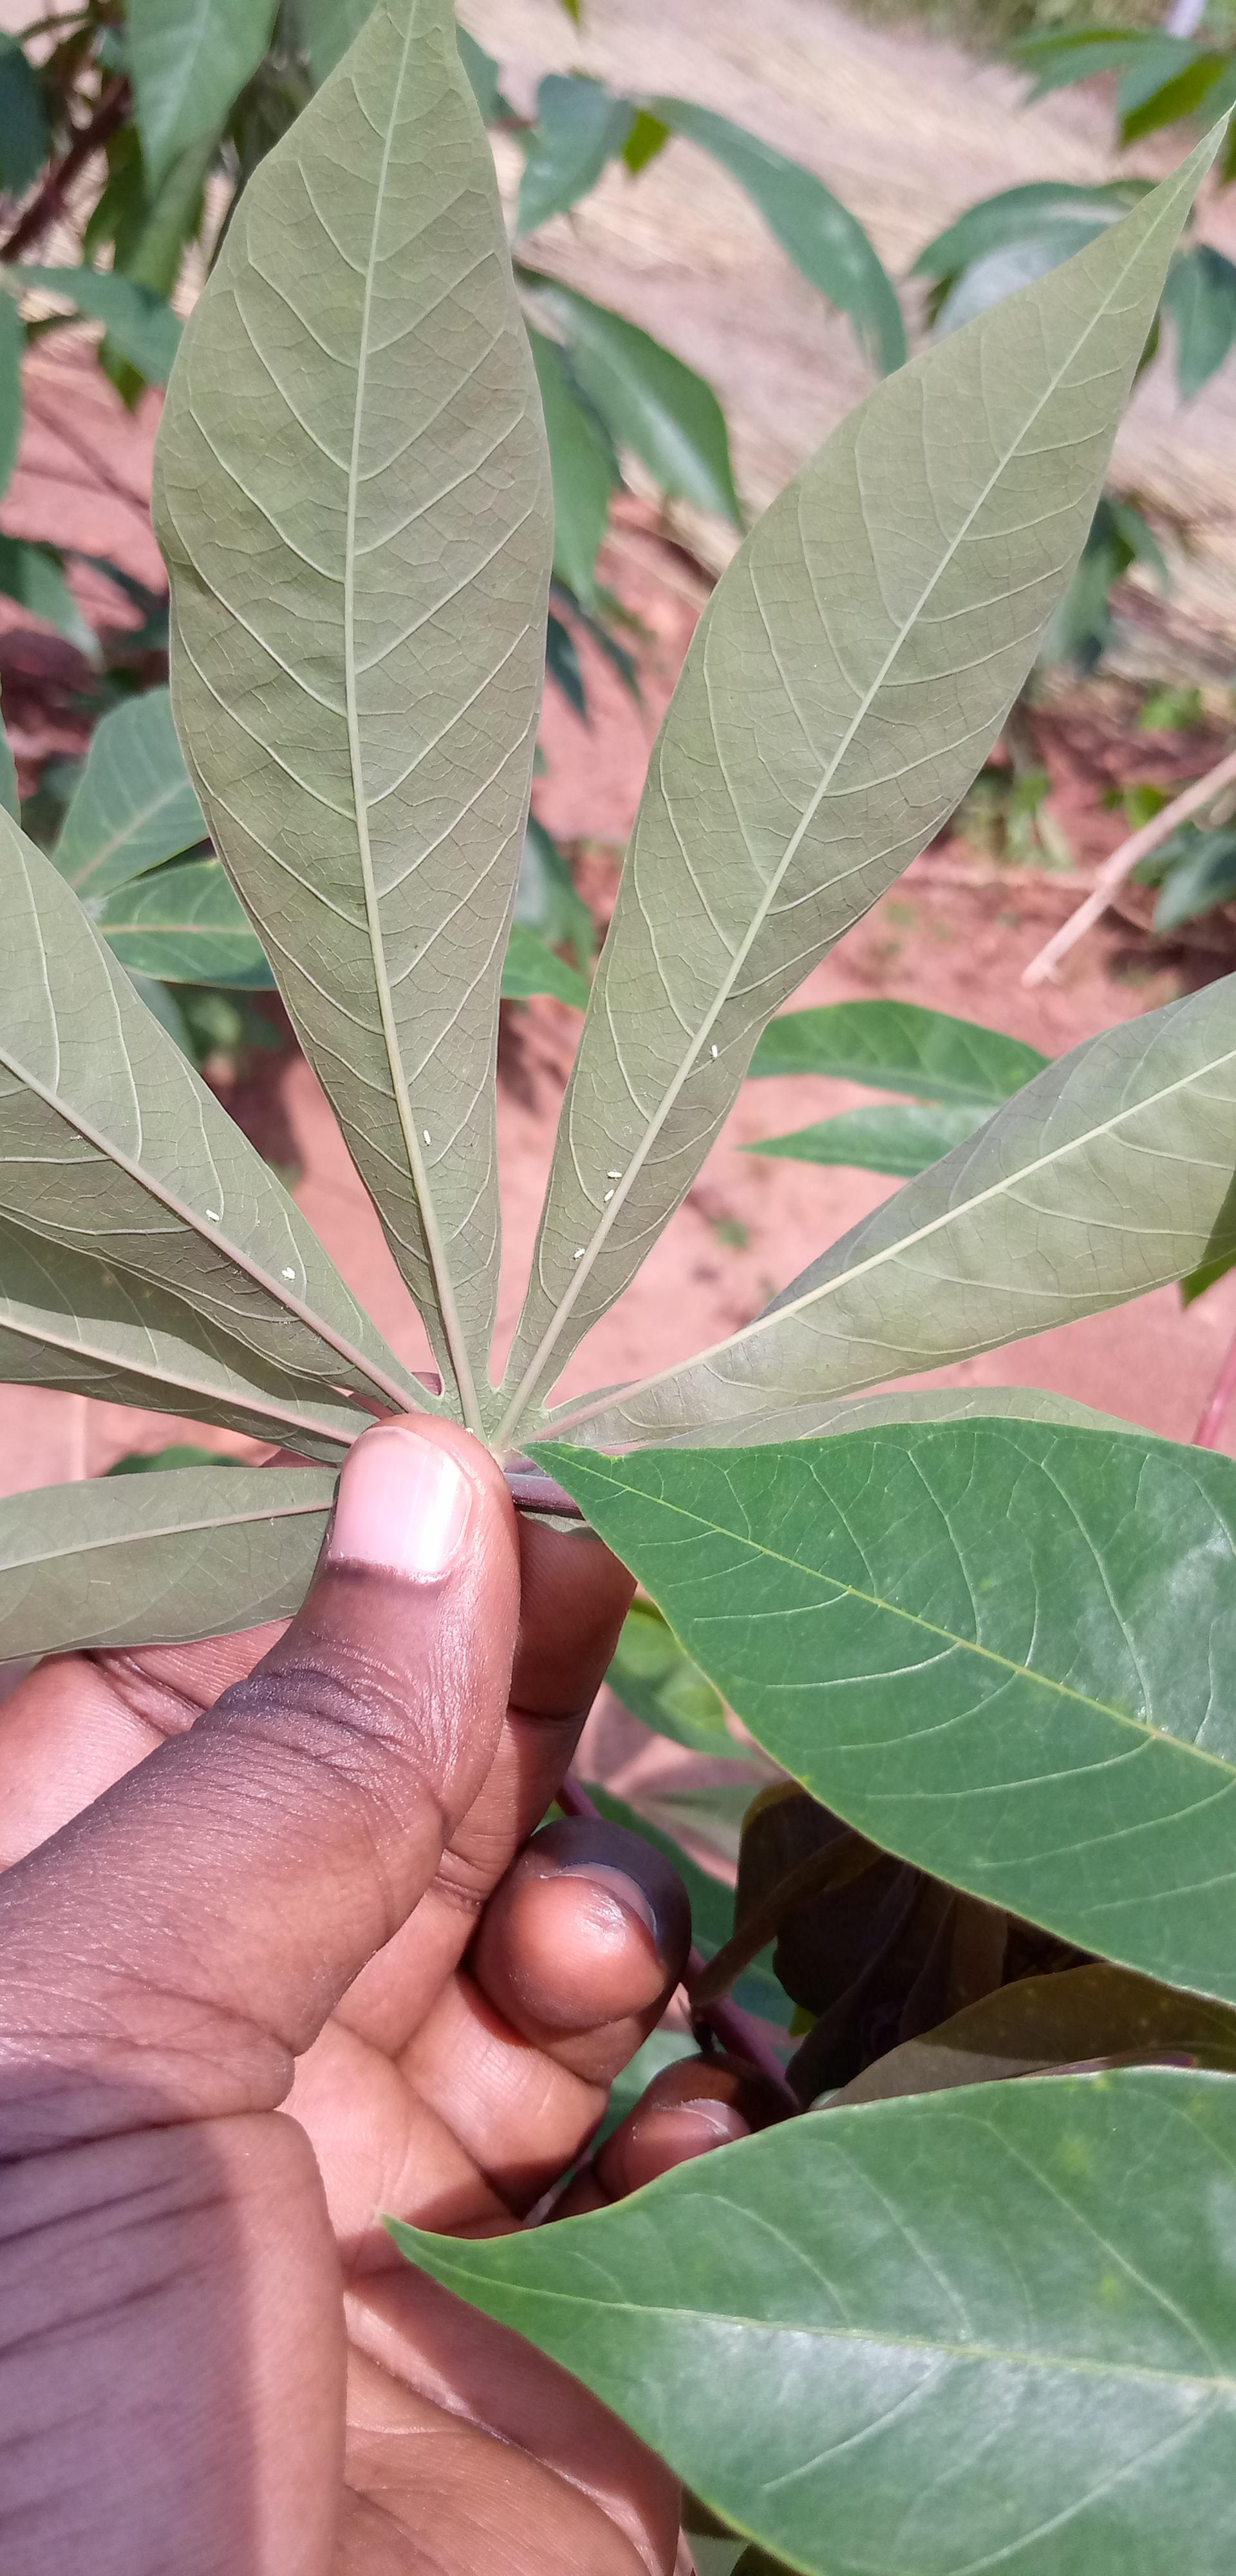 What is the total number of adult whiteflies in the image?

7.